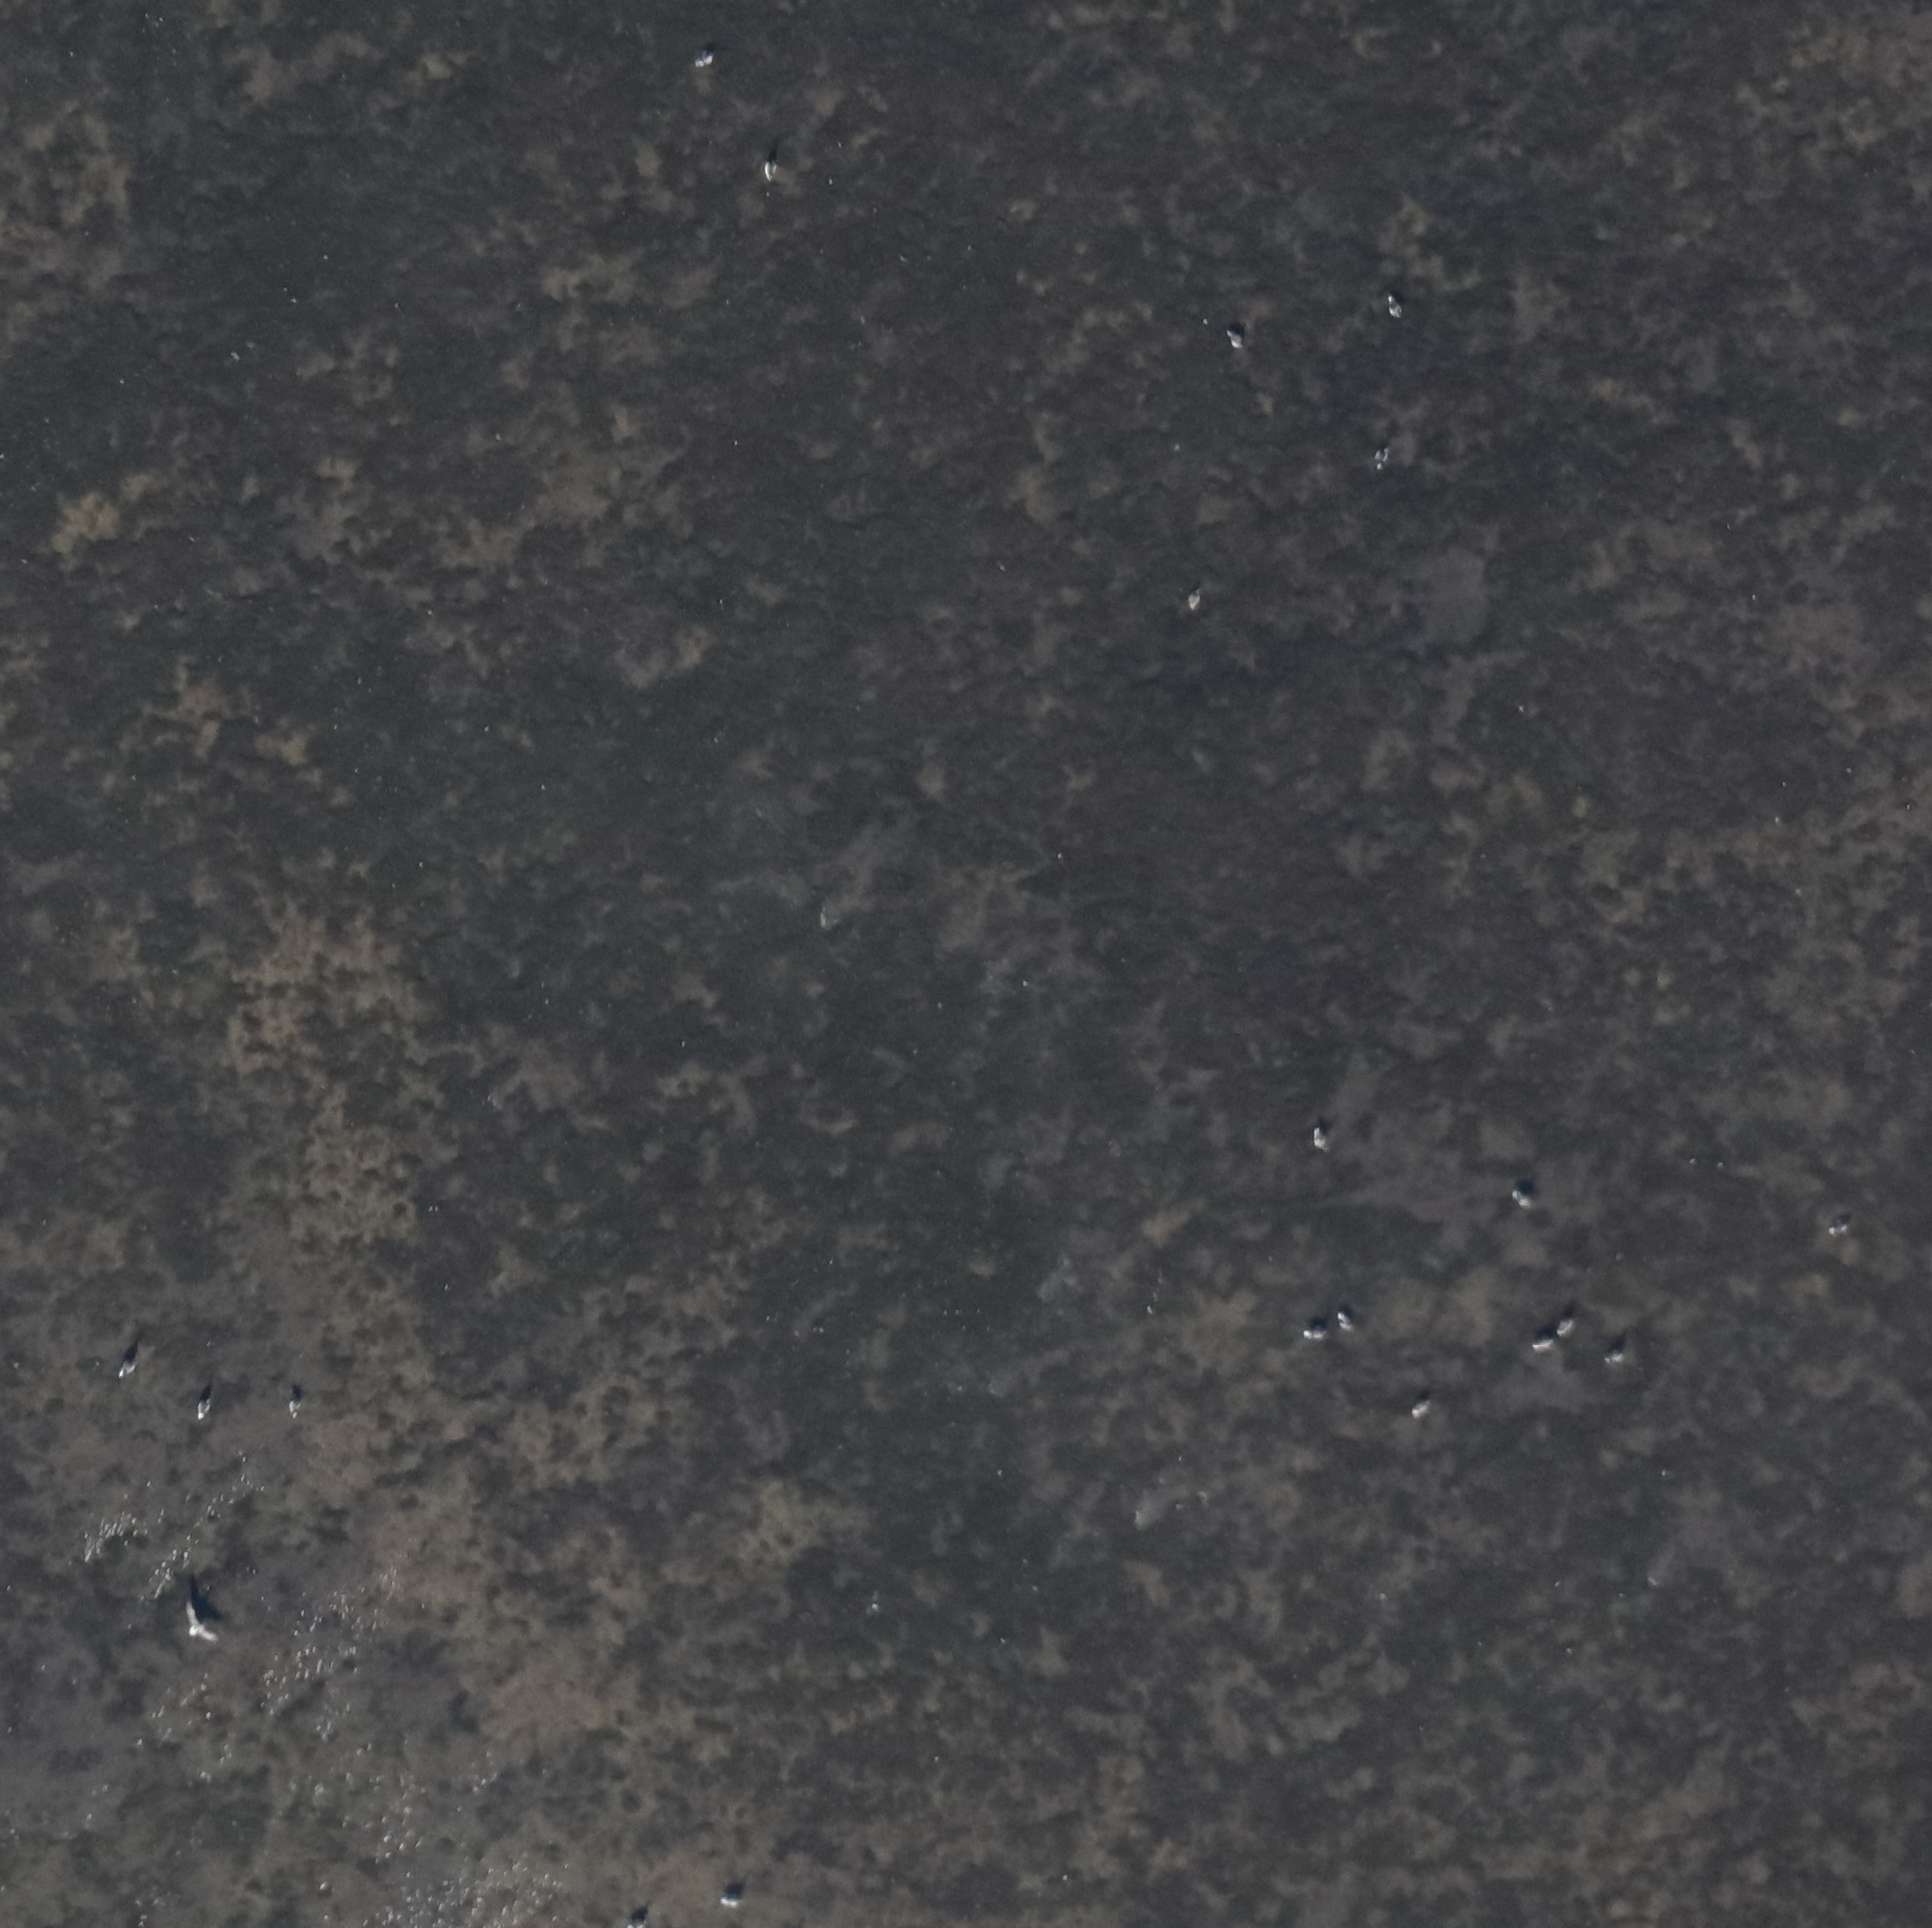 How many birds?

21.